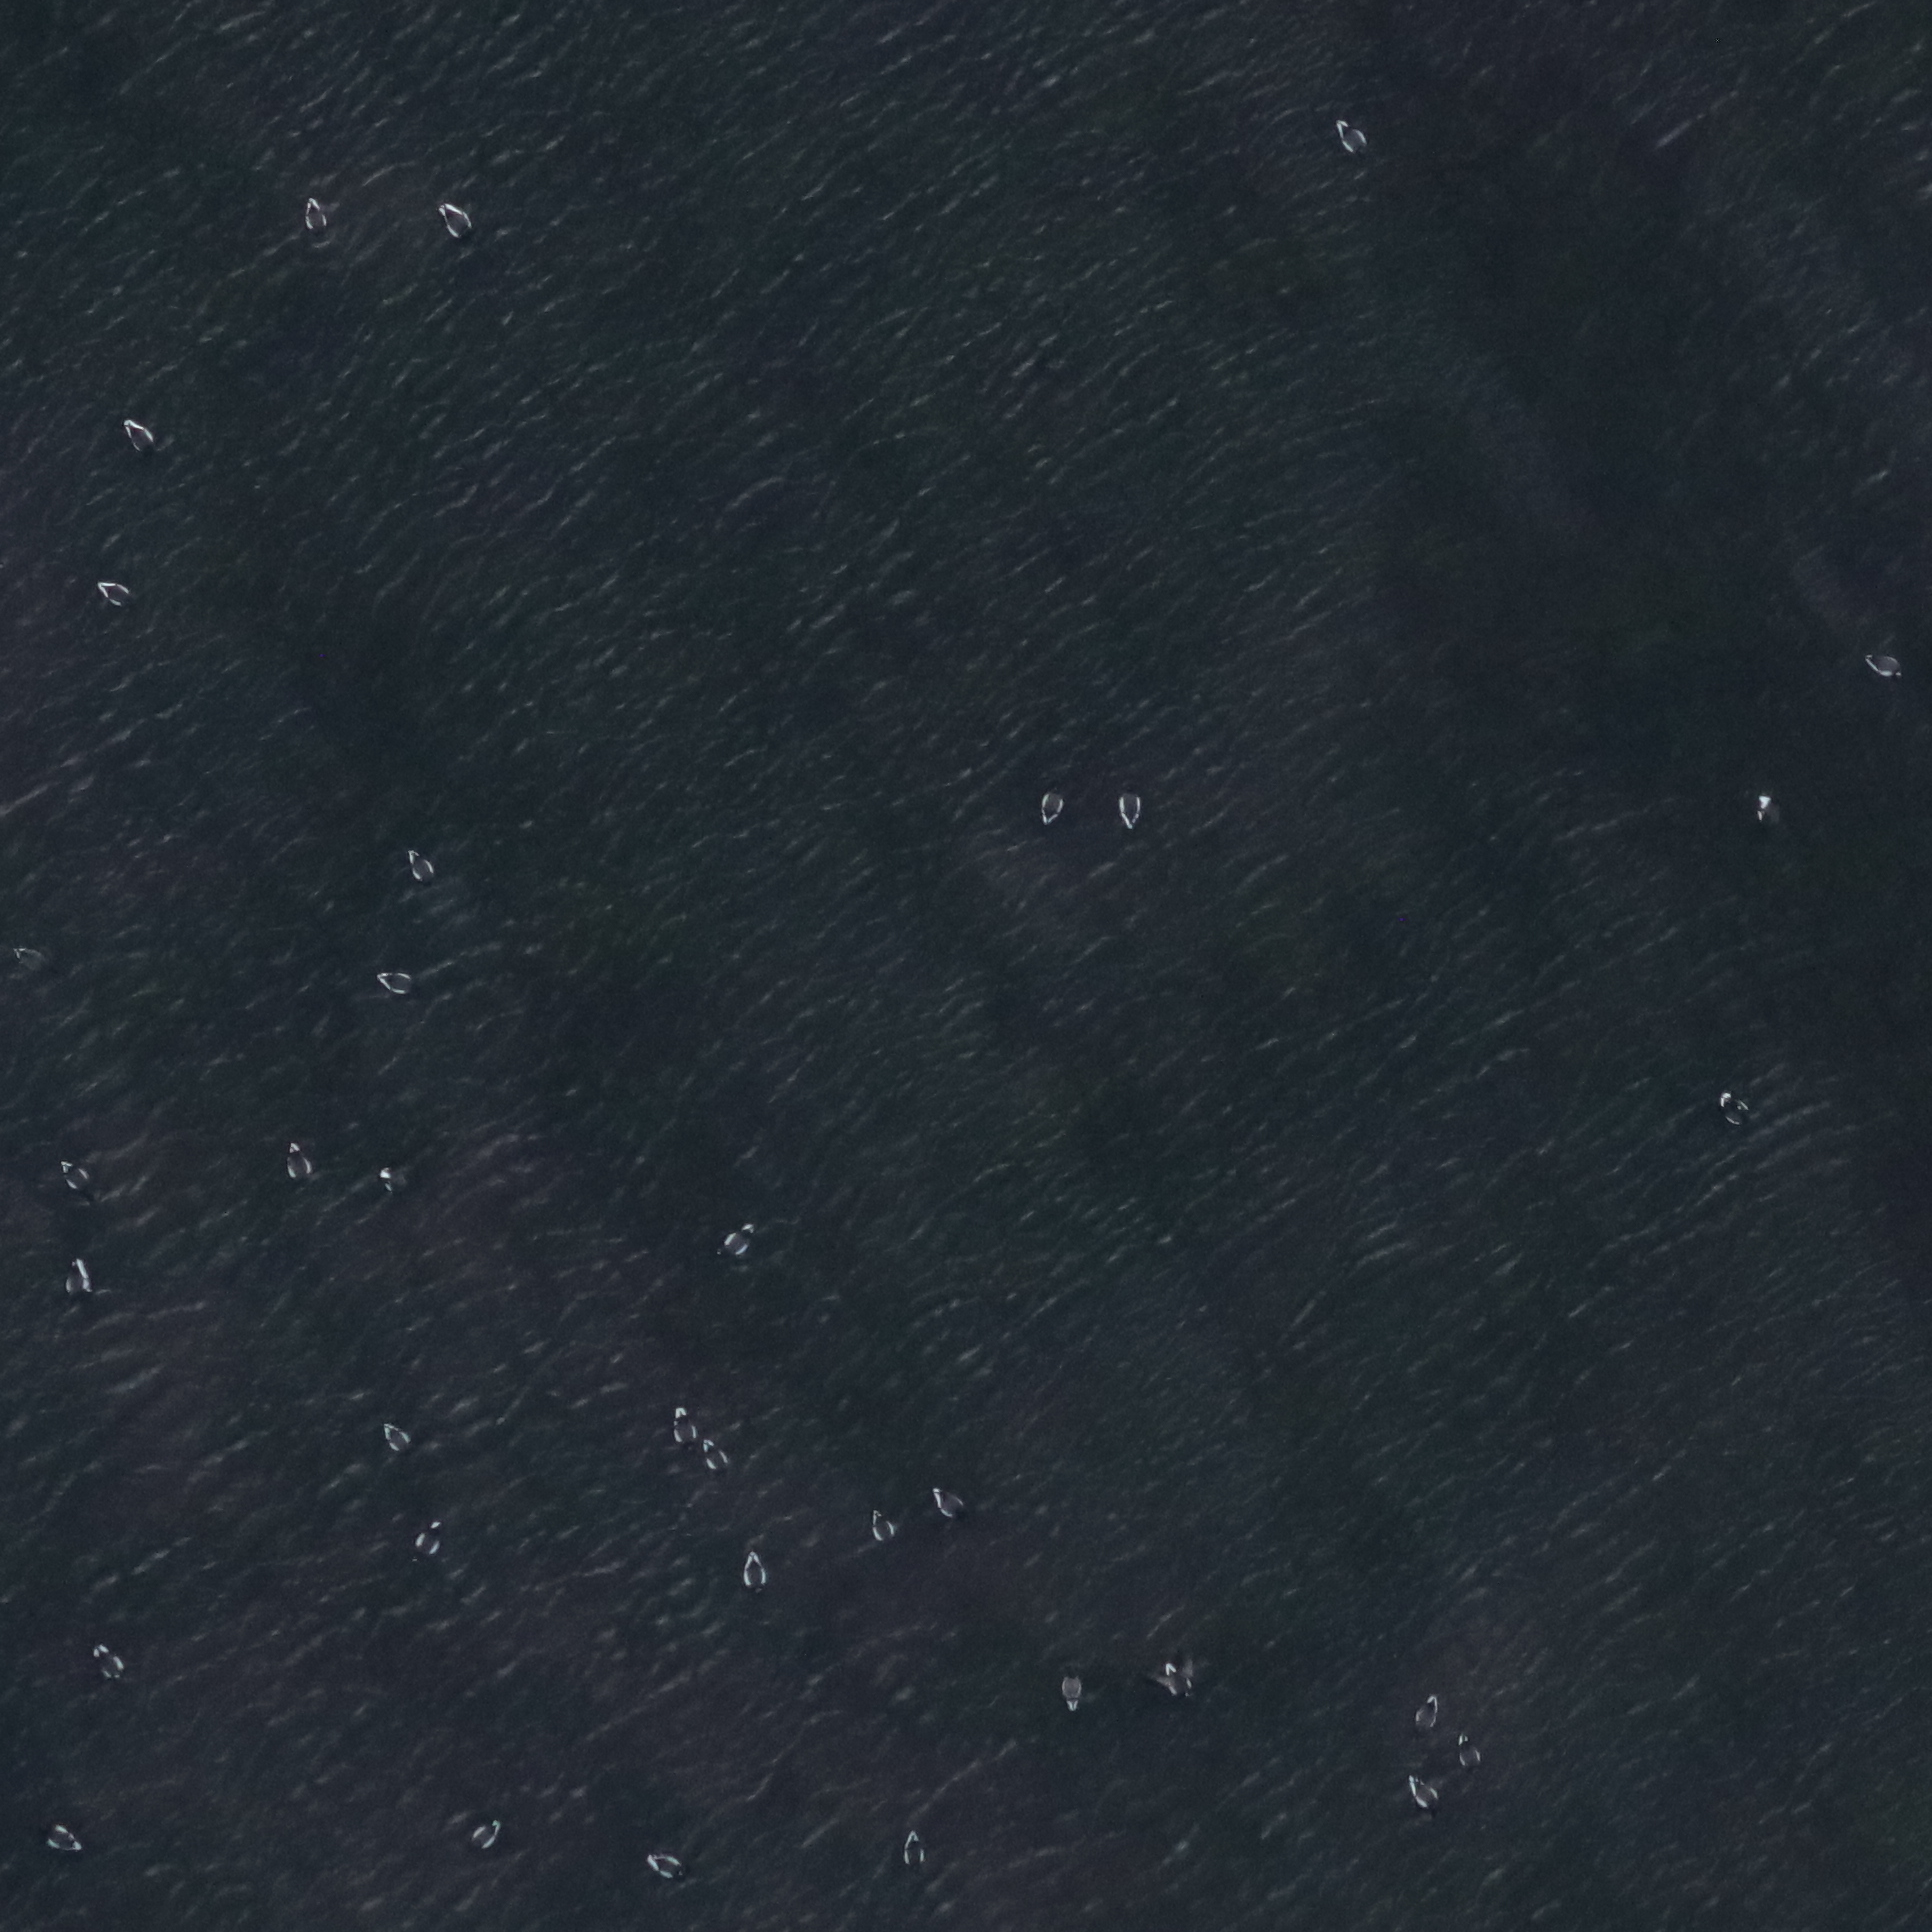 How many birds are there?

34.